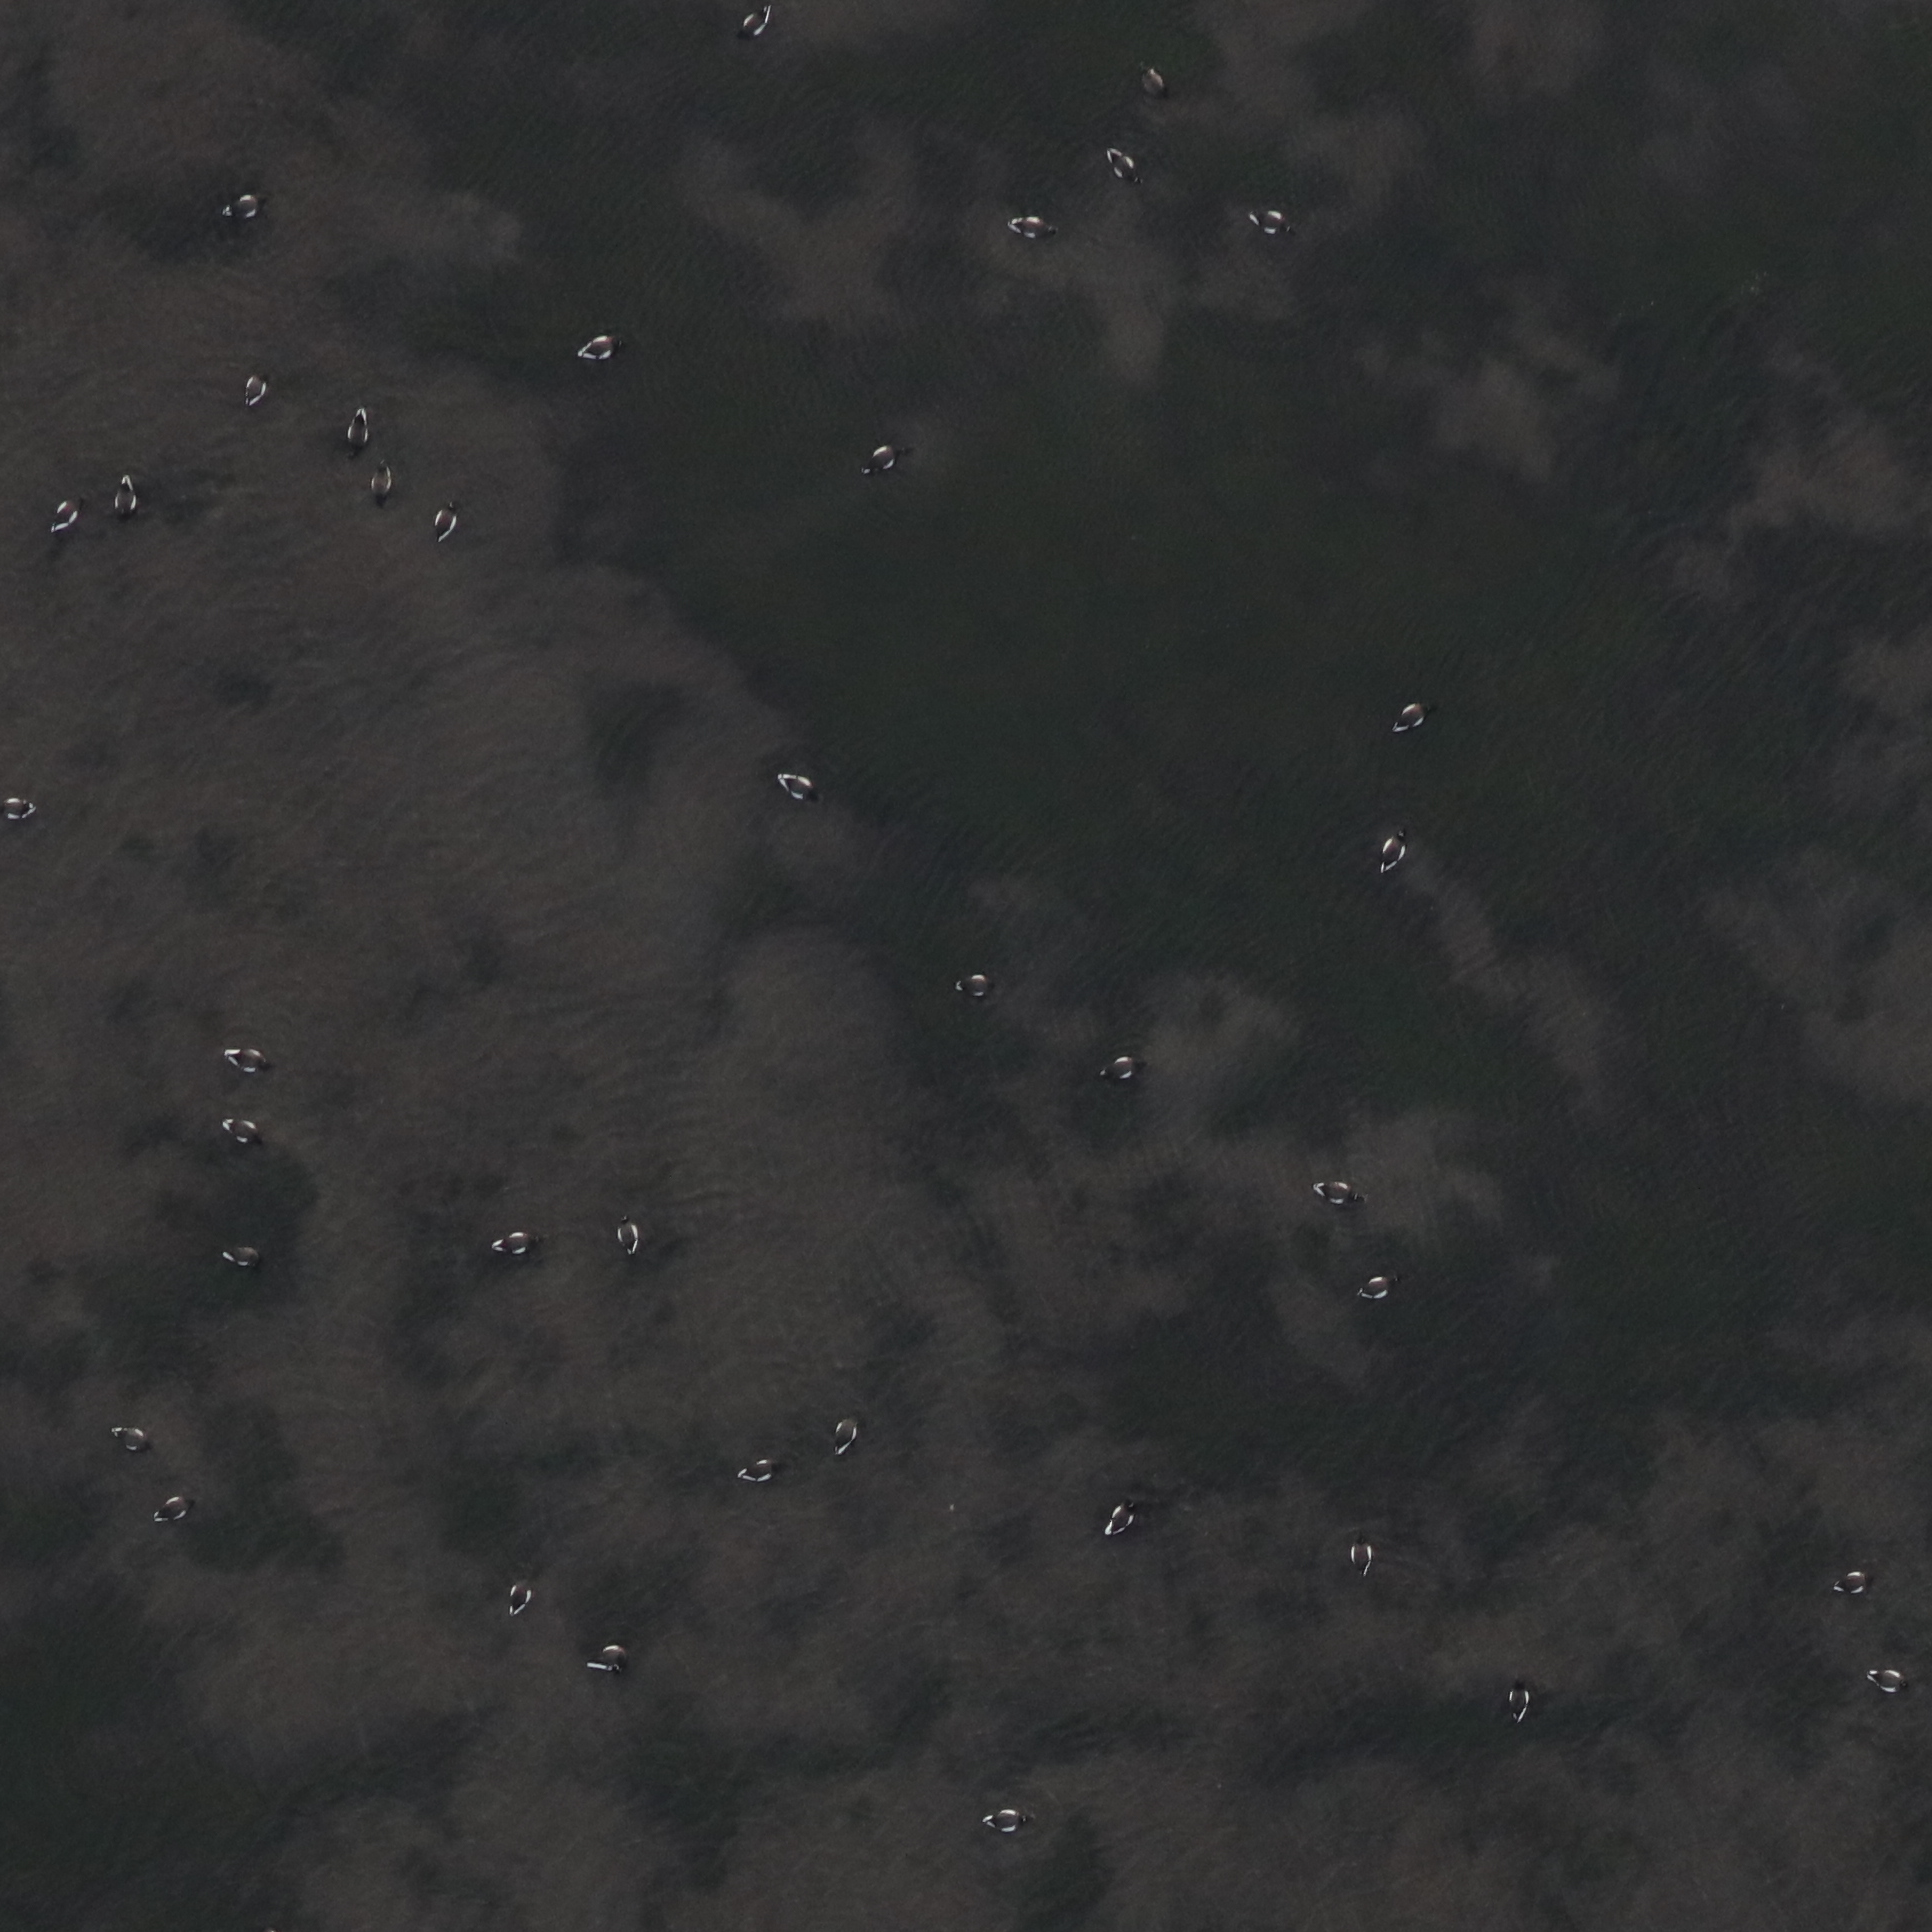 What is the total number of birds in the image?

39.